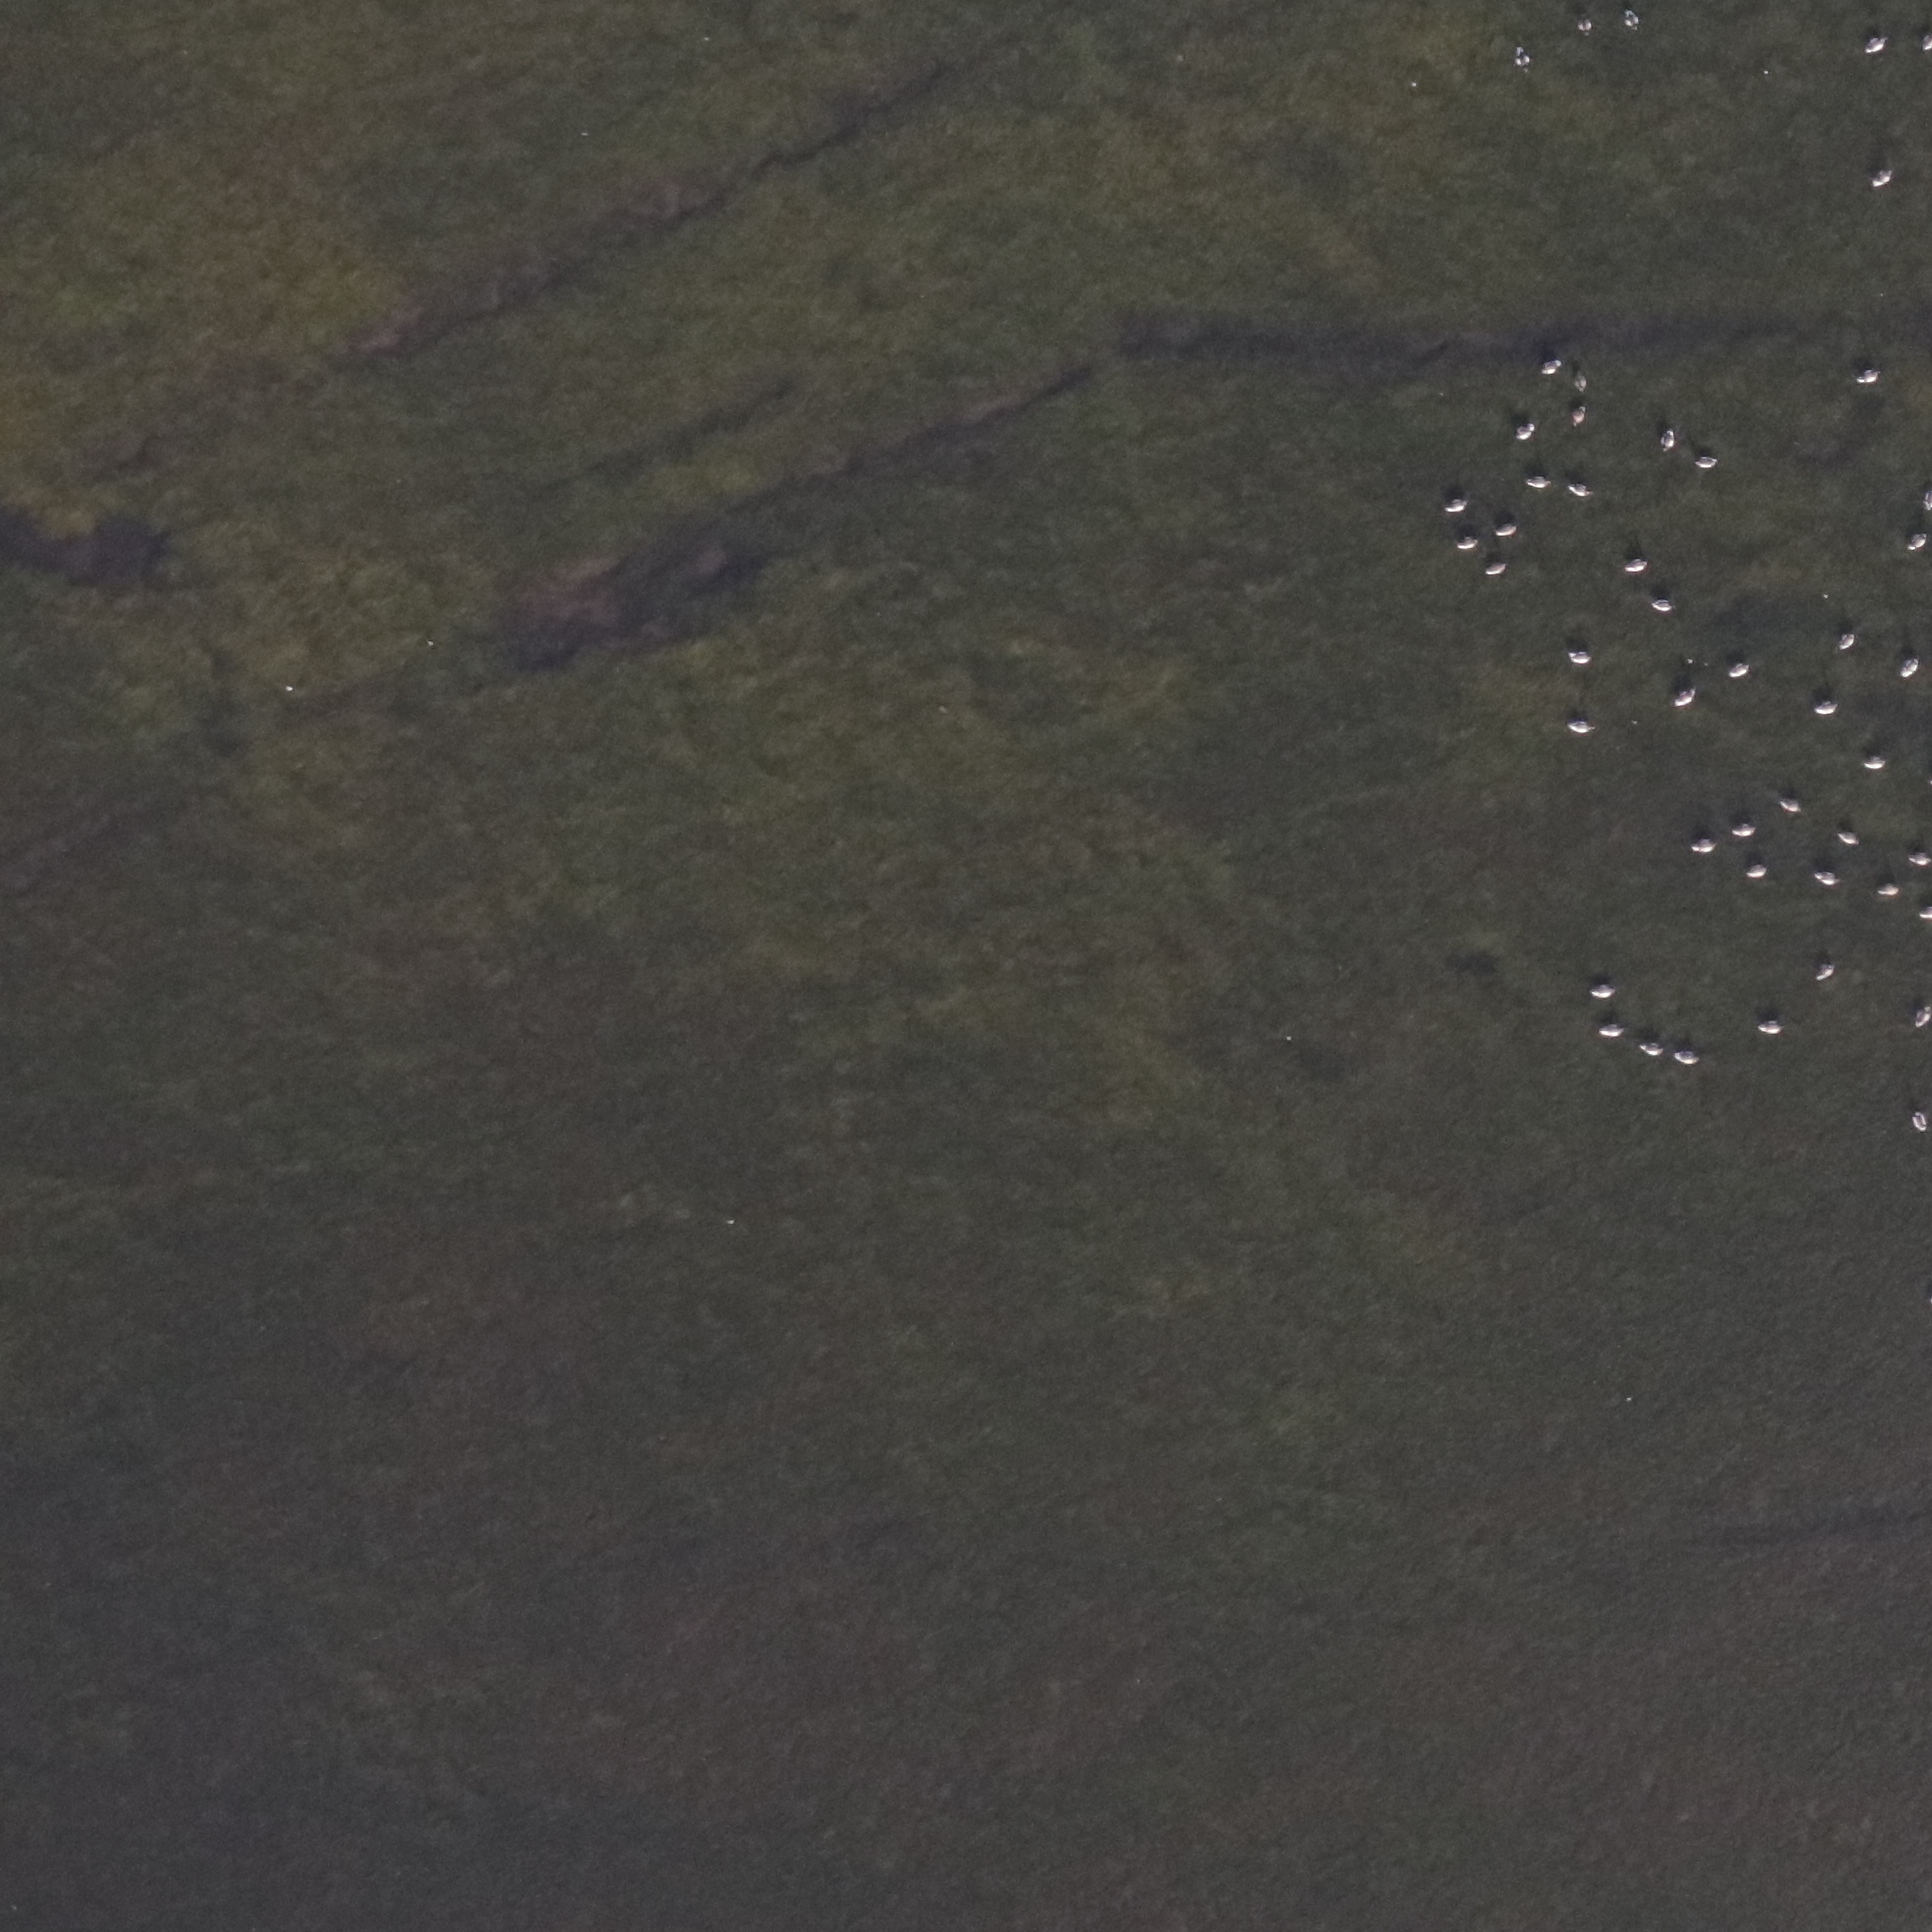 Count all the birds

48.